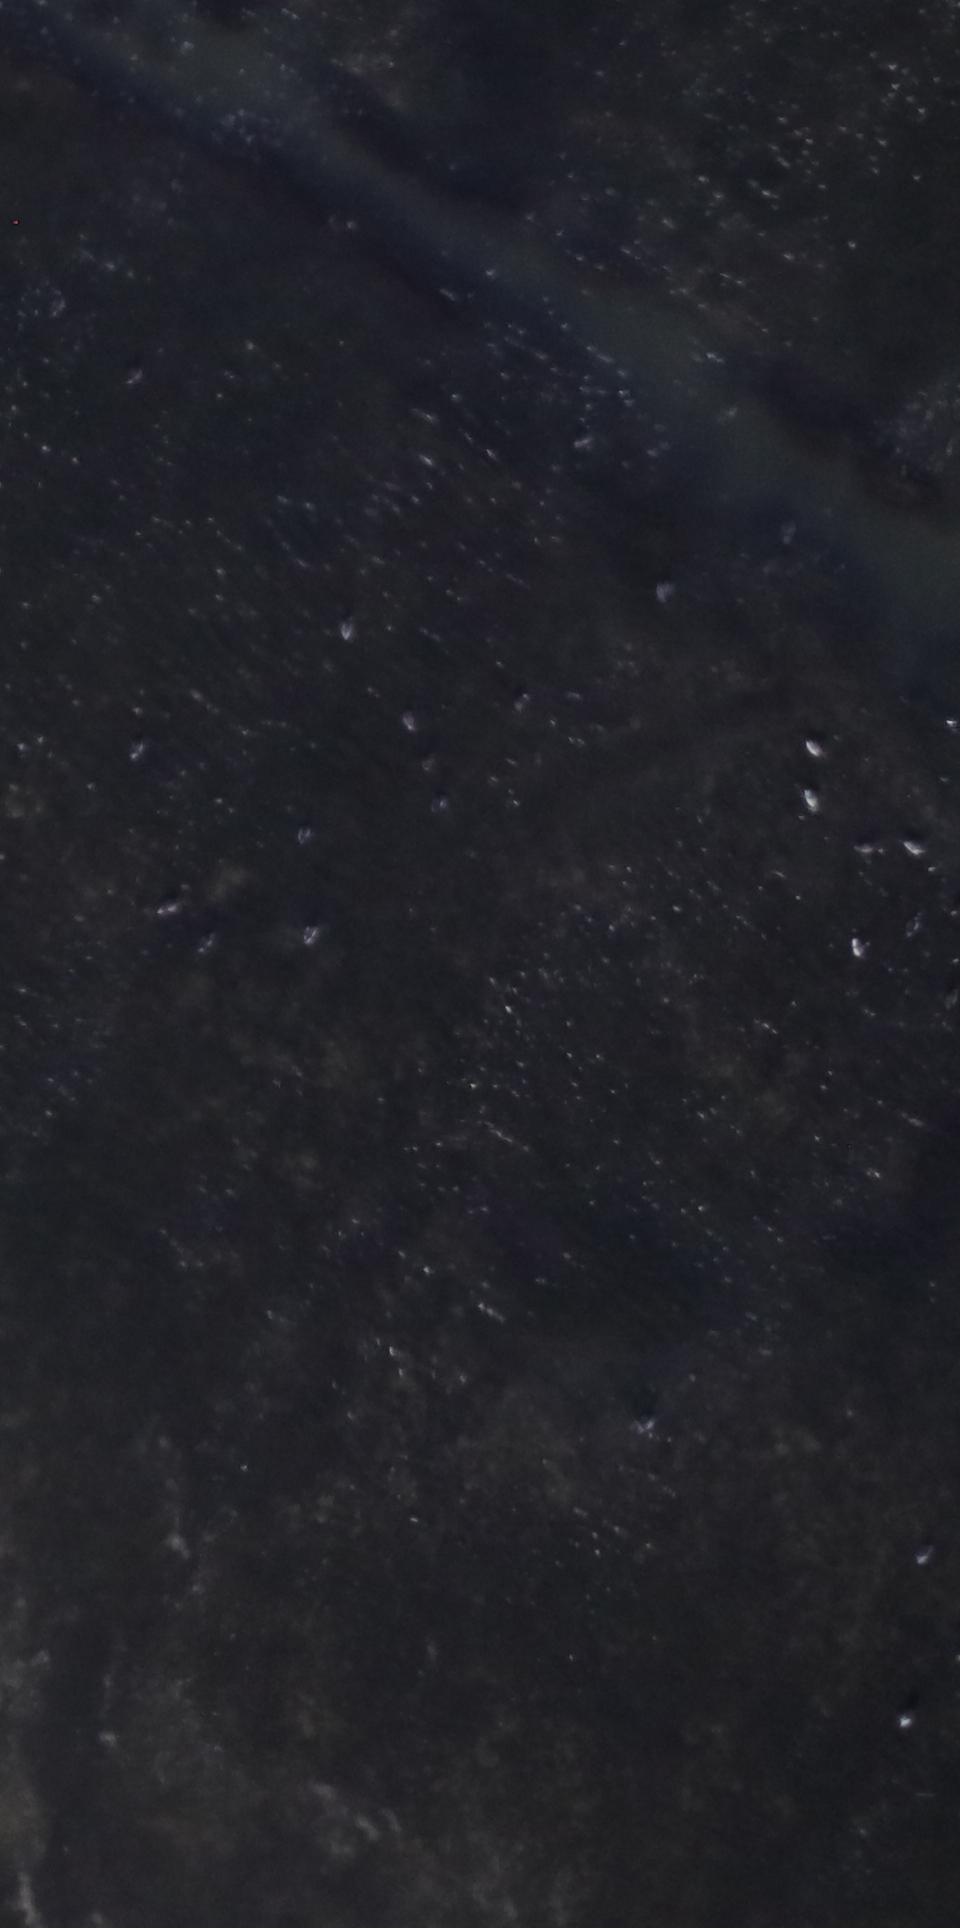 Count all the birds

24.